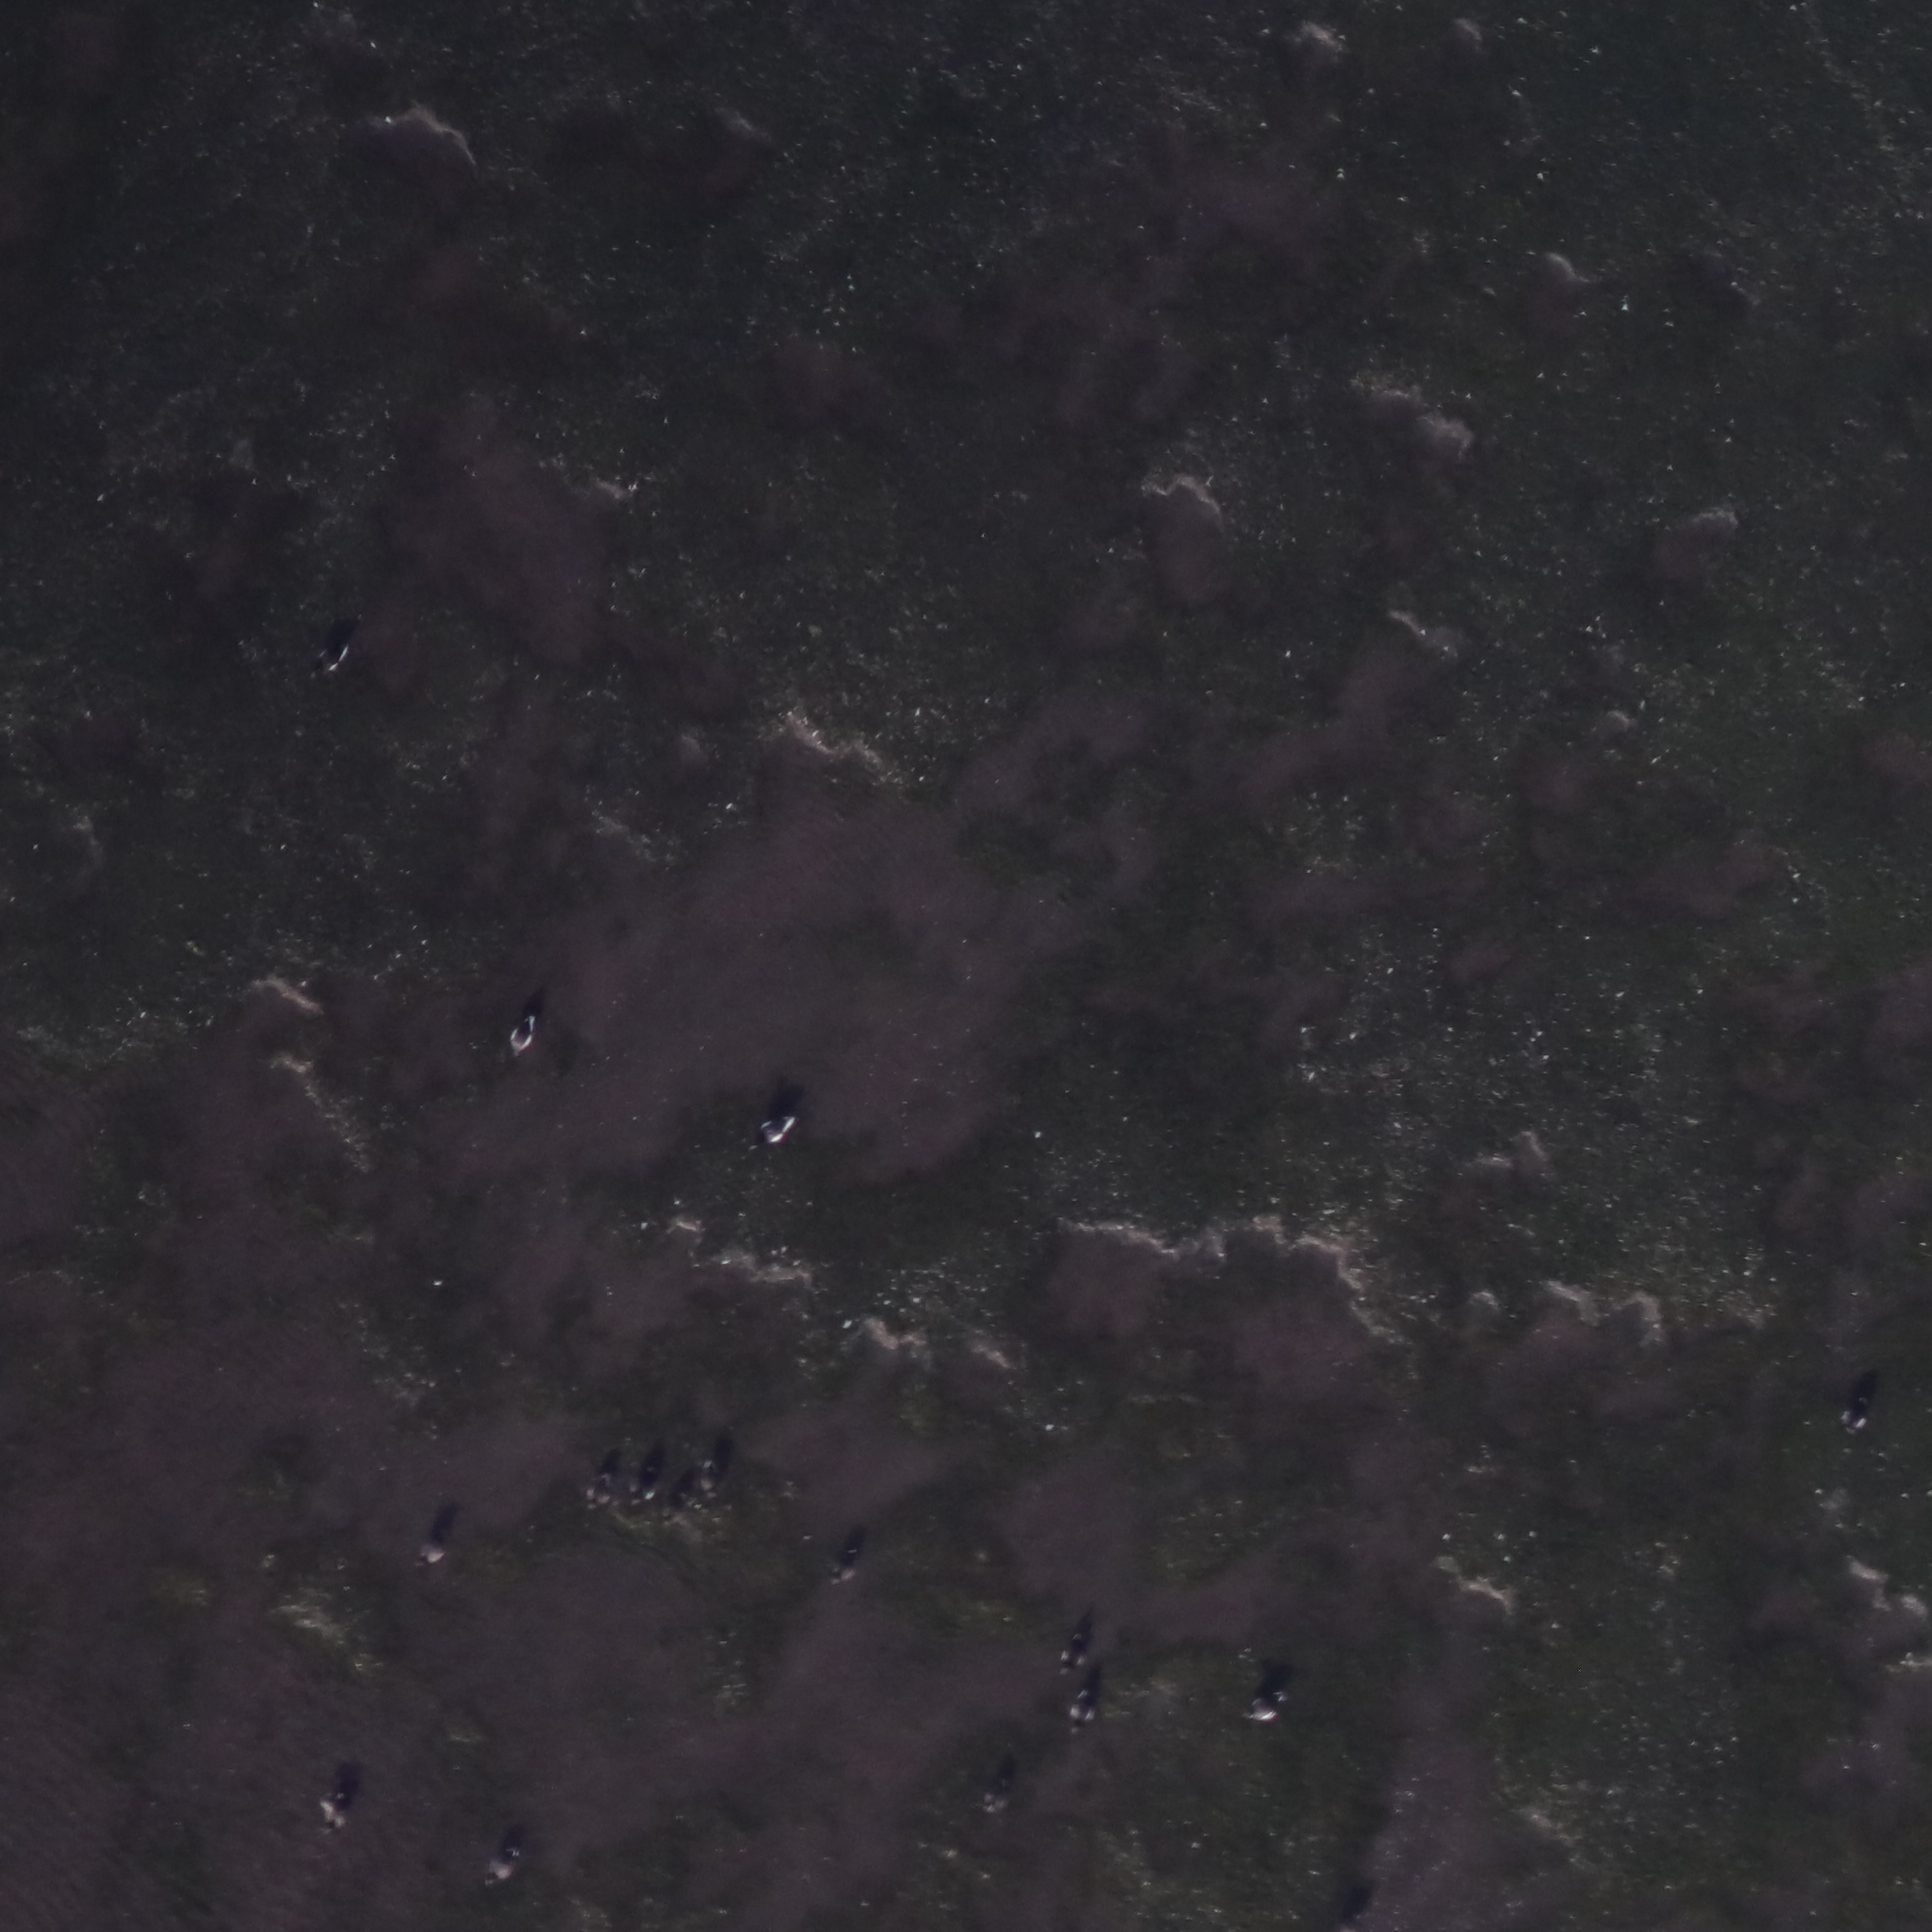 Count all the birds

17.